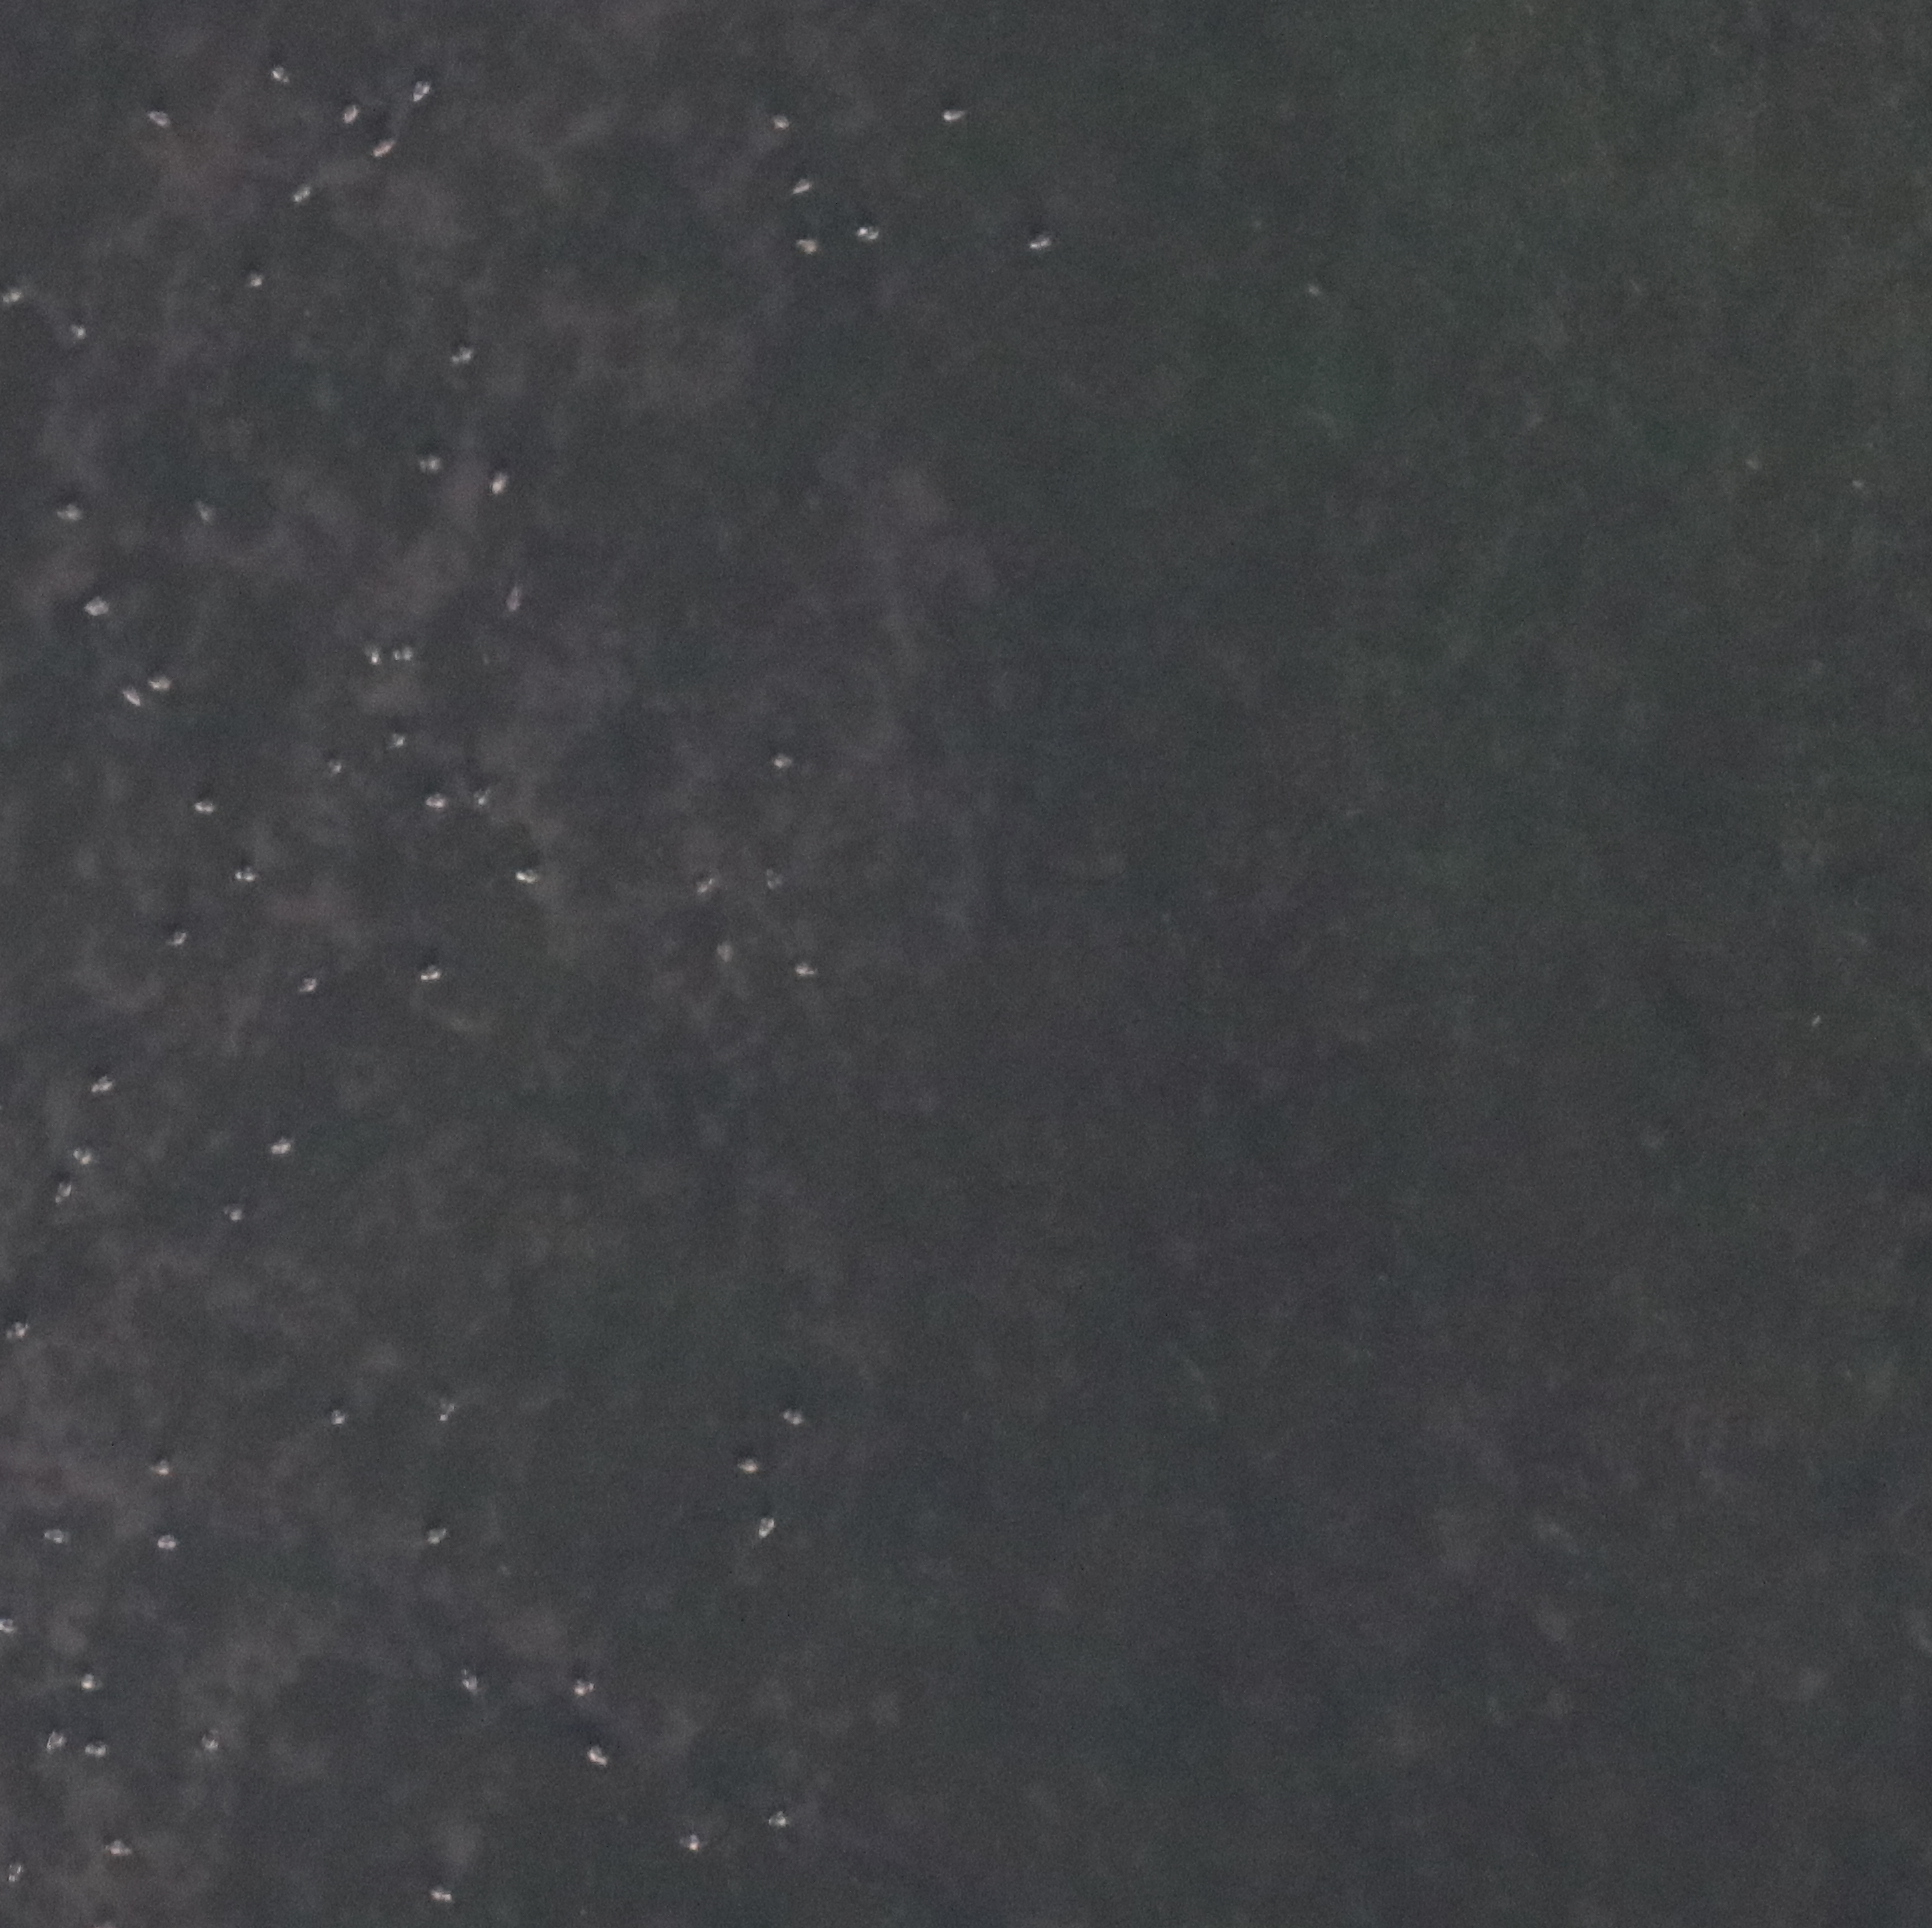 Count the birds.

69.